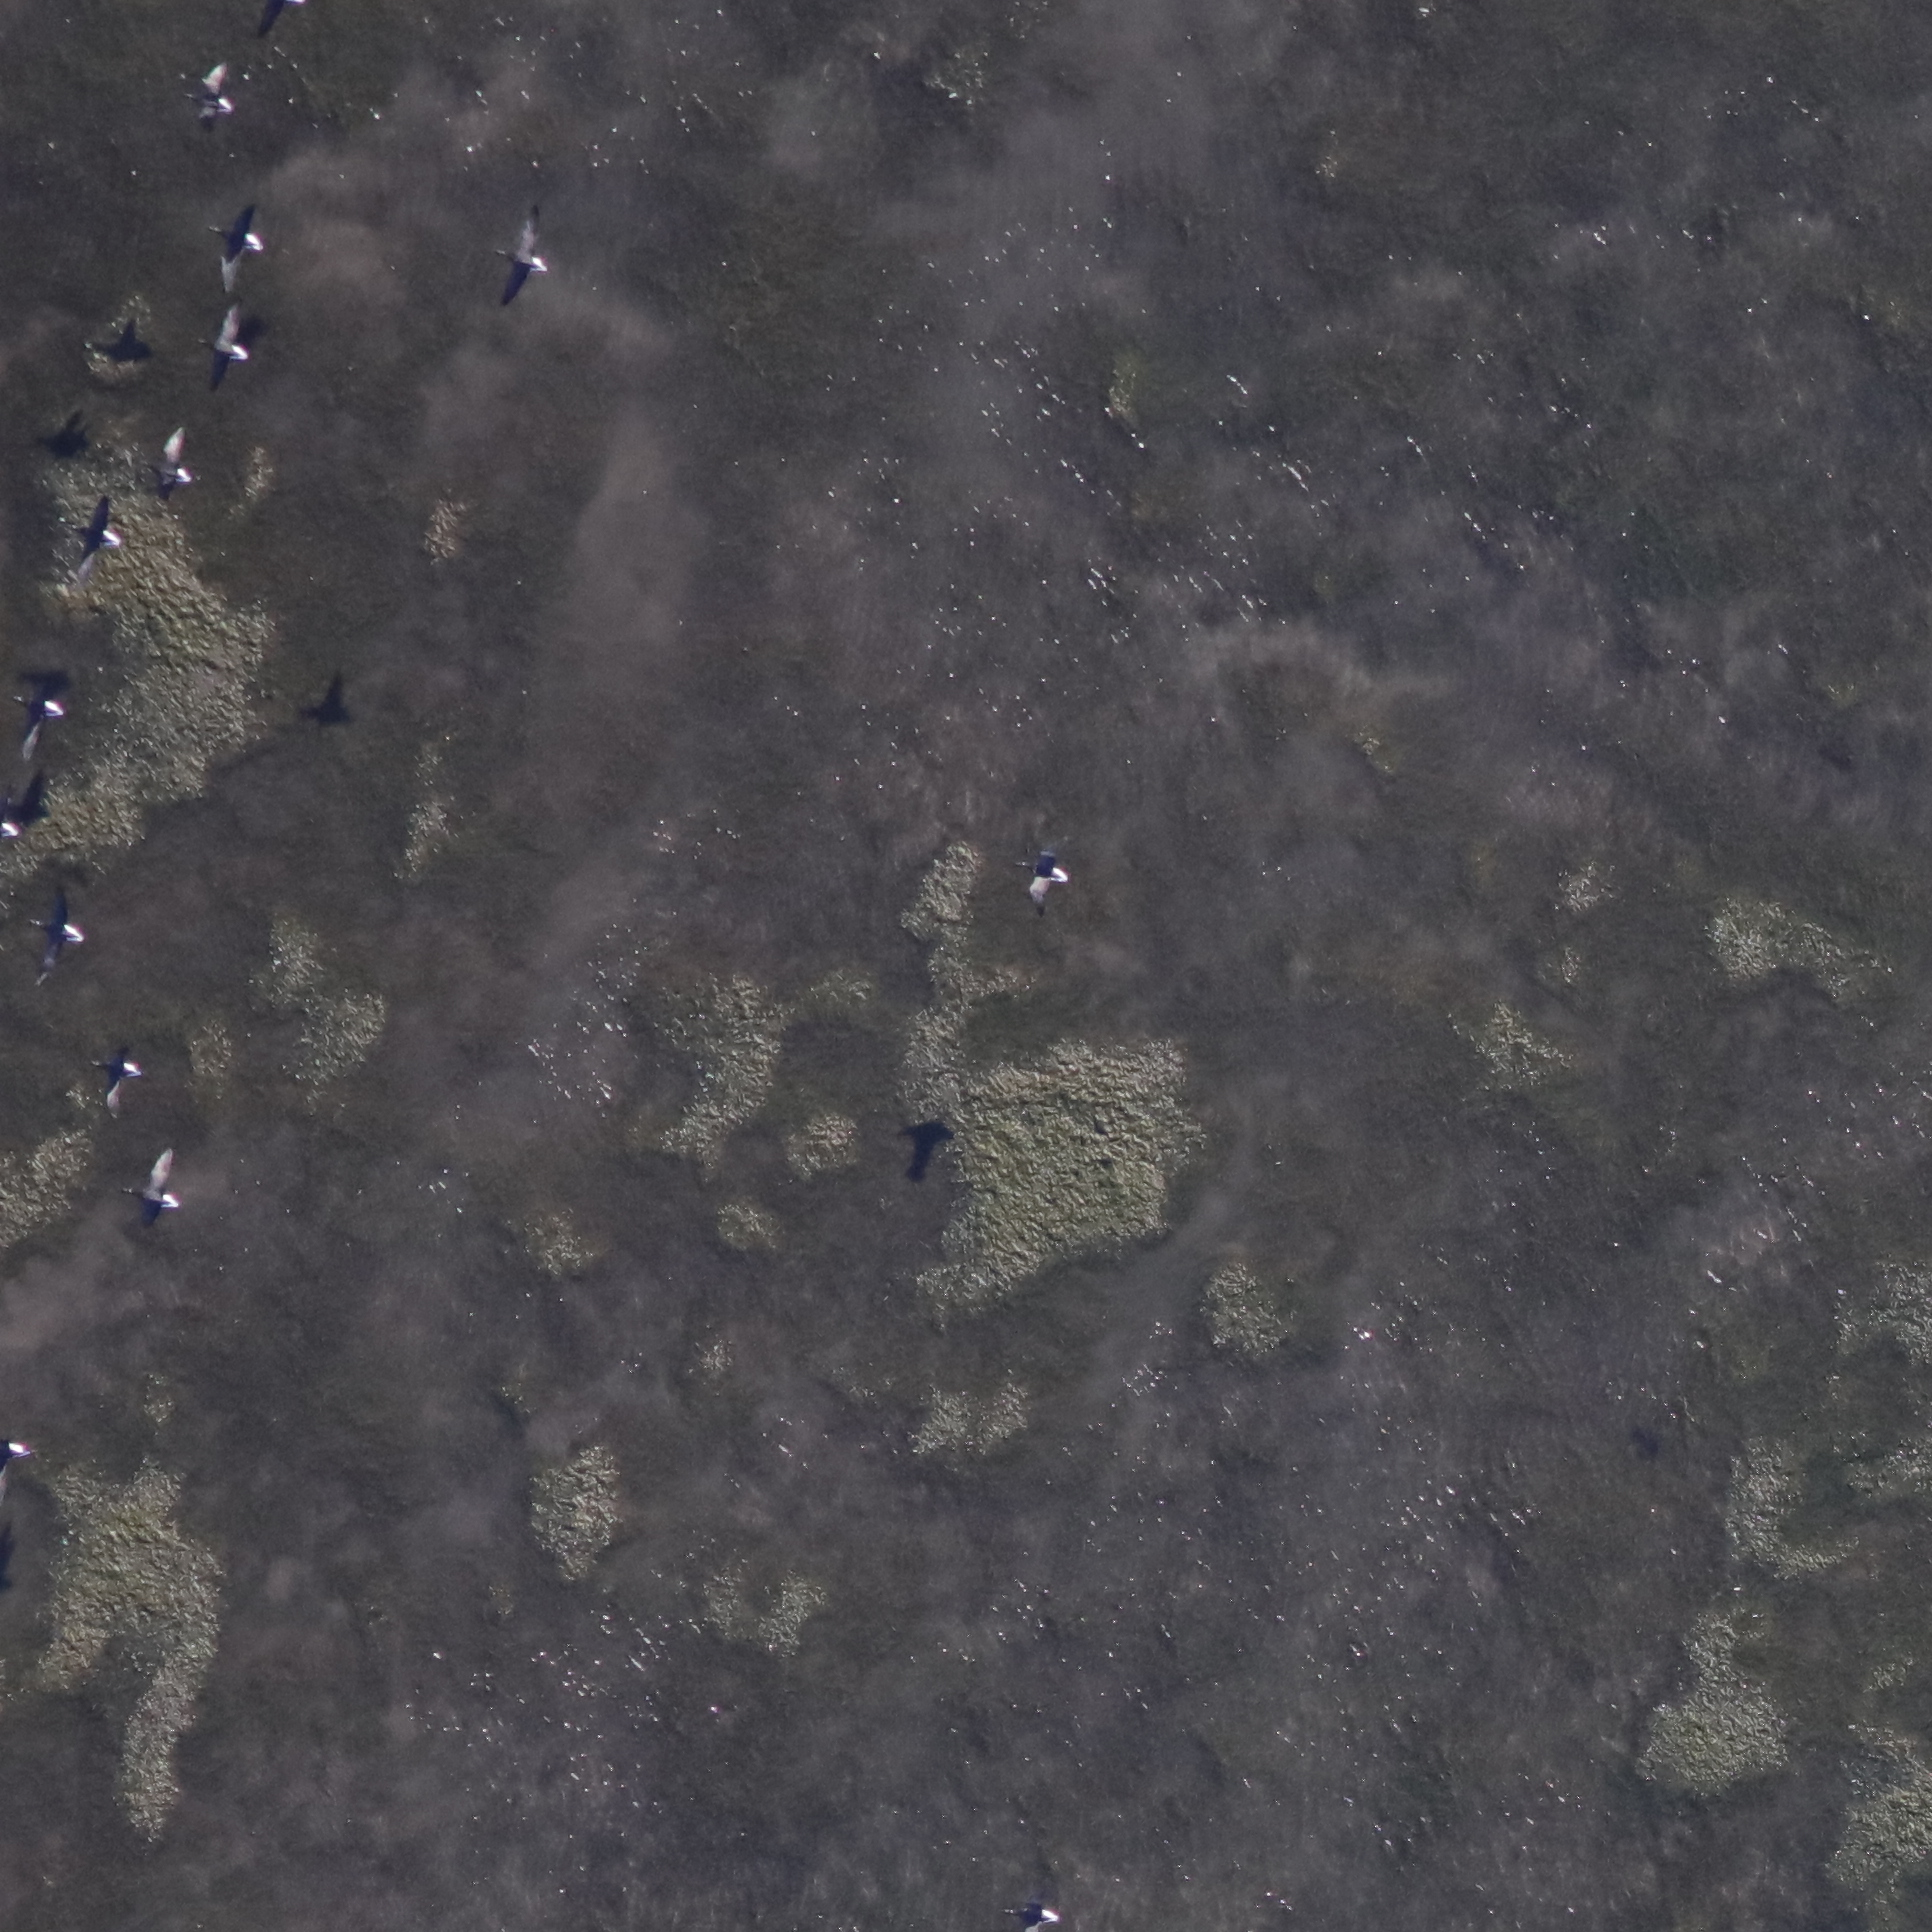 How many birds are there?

12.